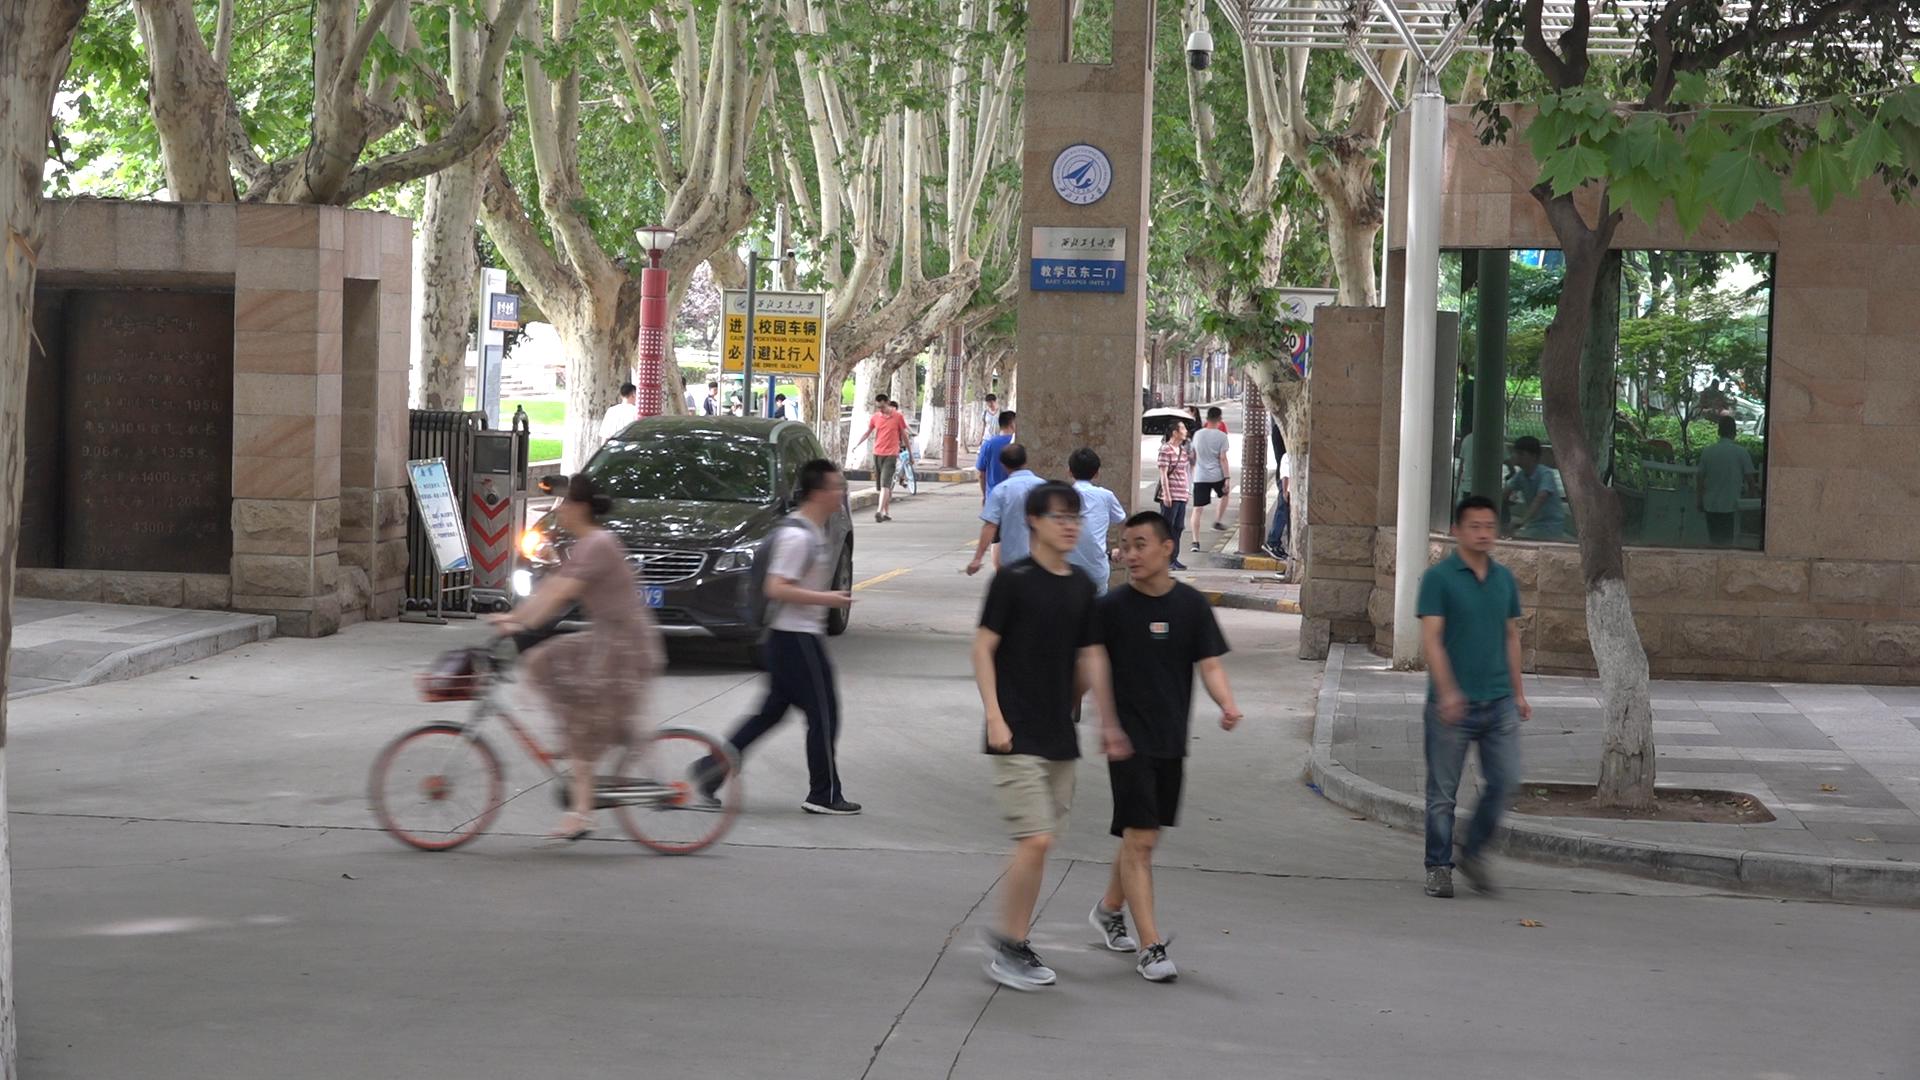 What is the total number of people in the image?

18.